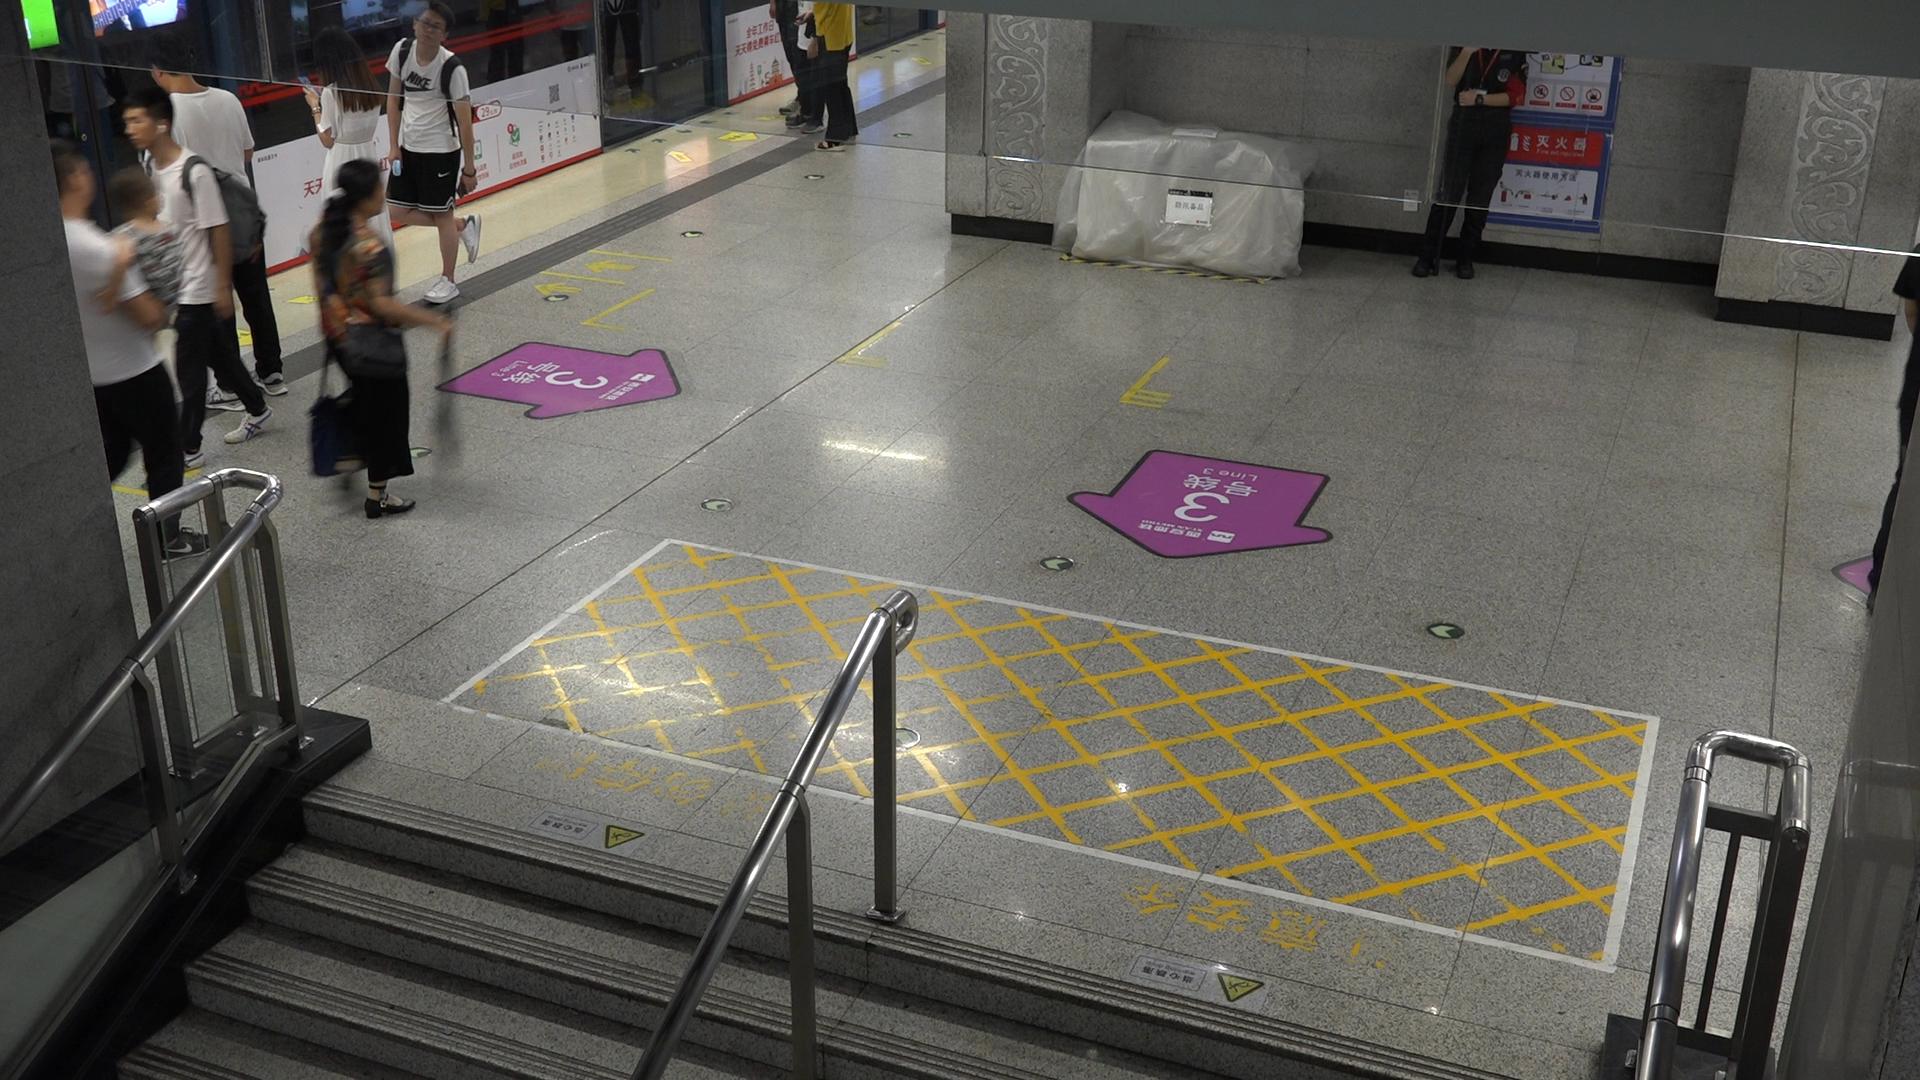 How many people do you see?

7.